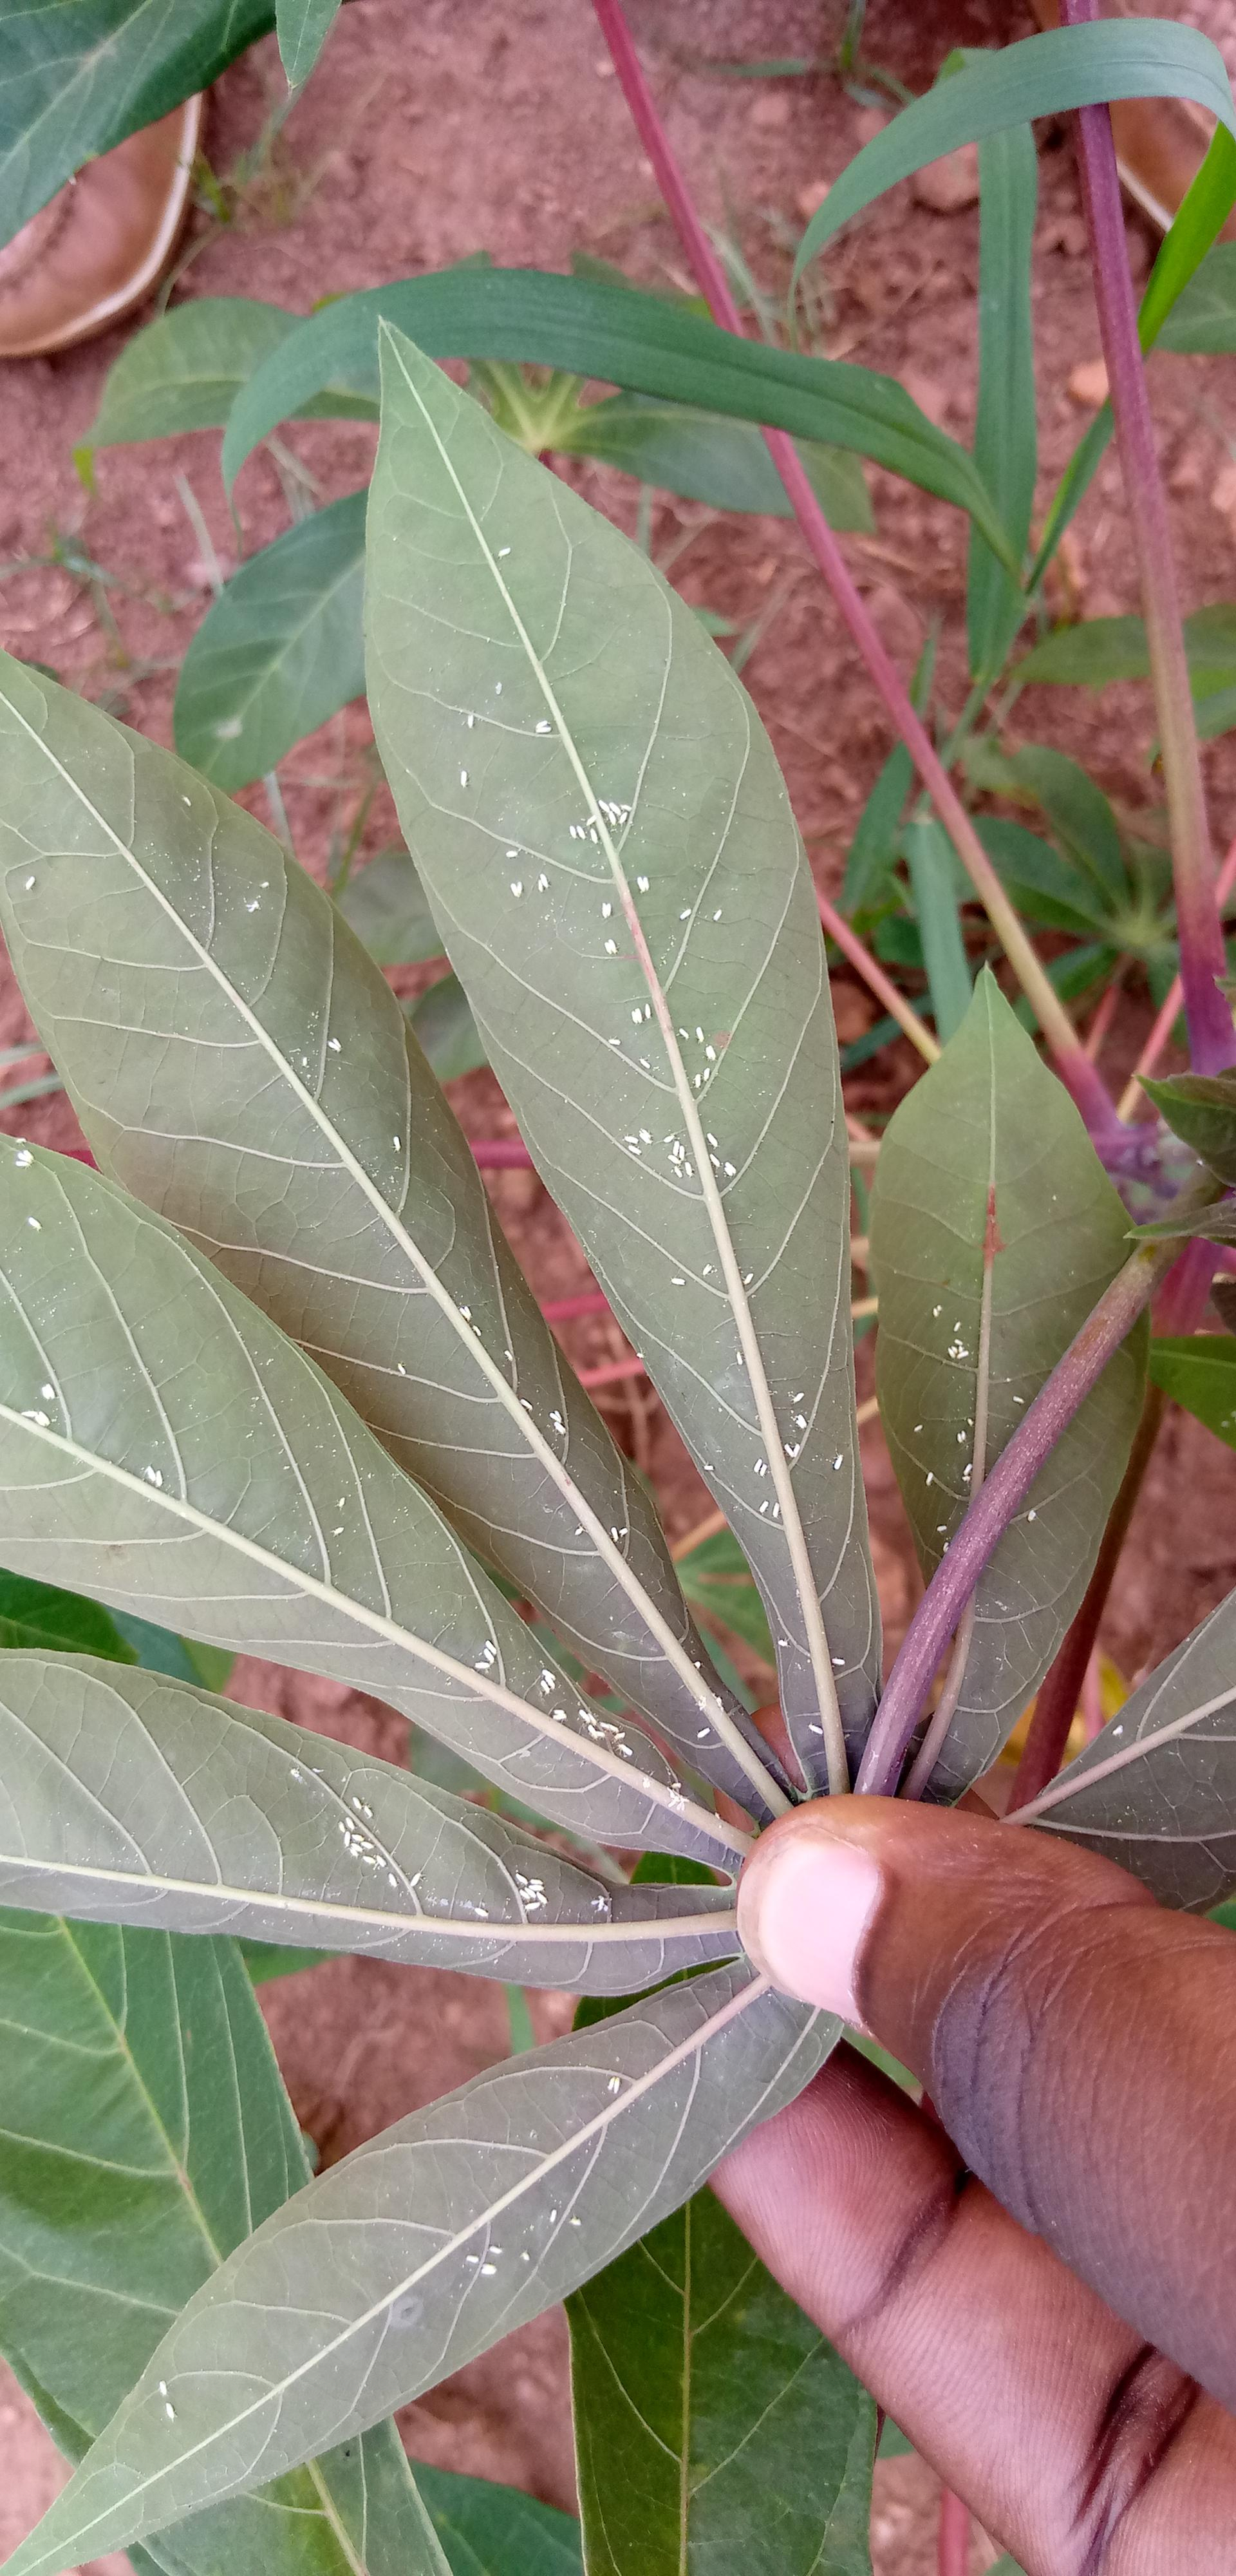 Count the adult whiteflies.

173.